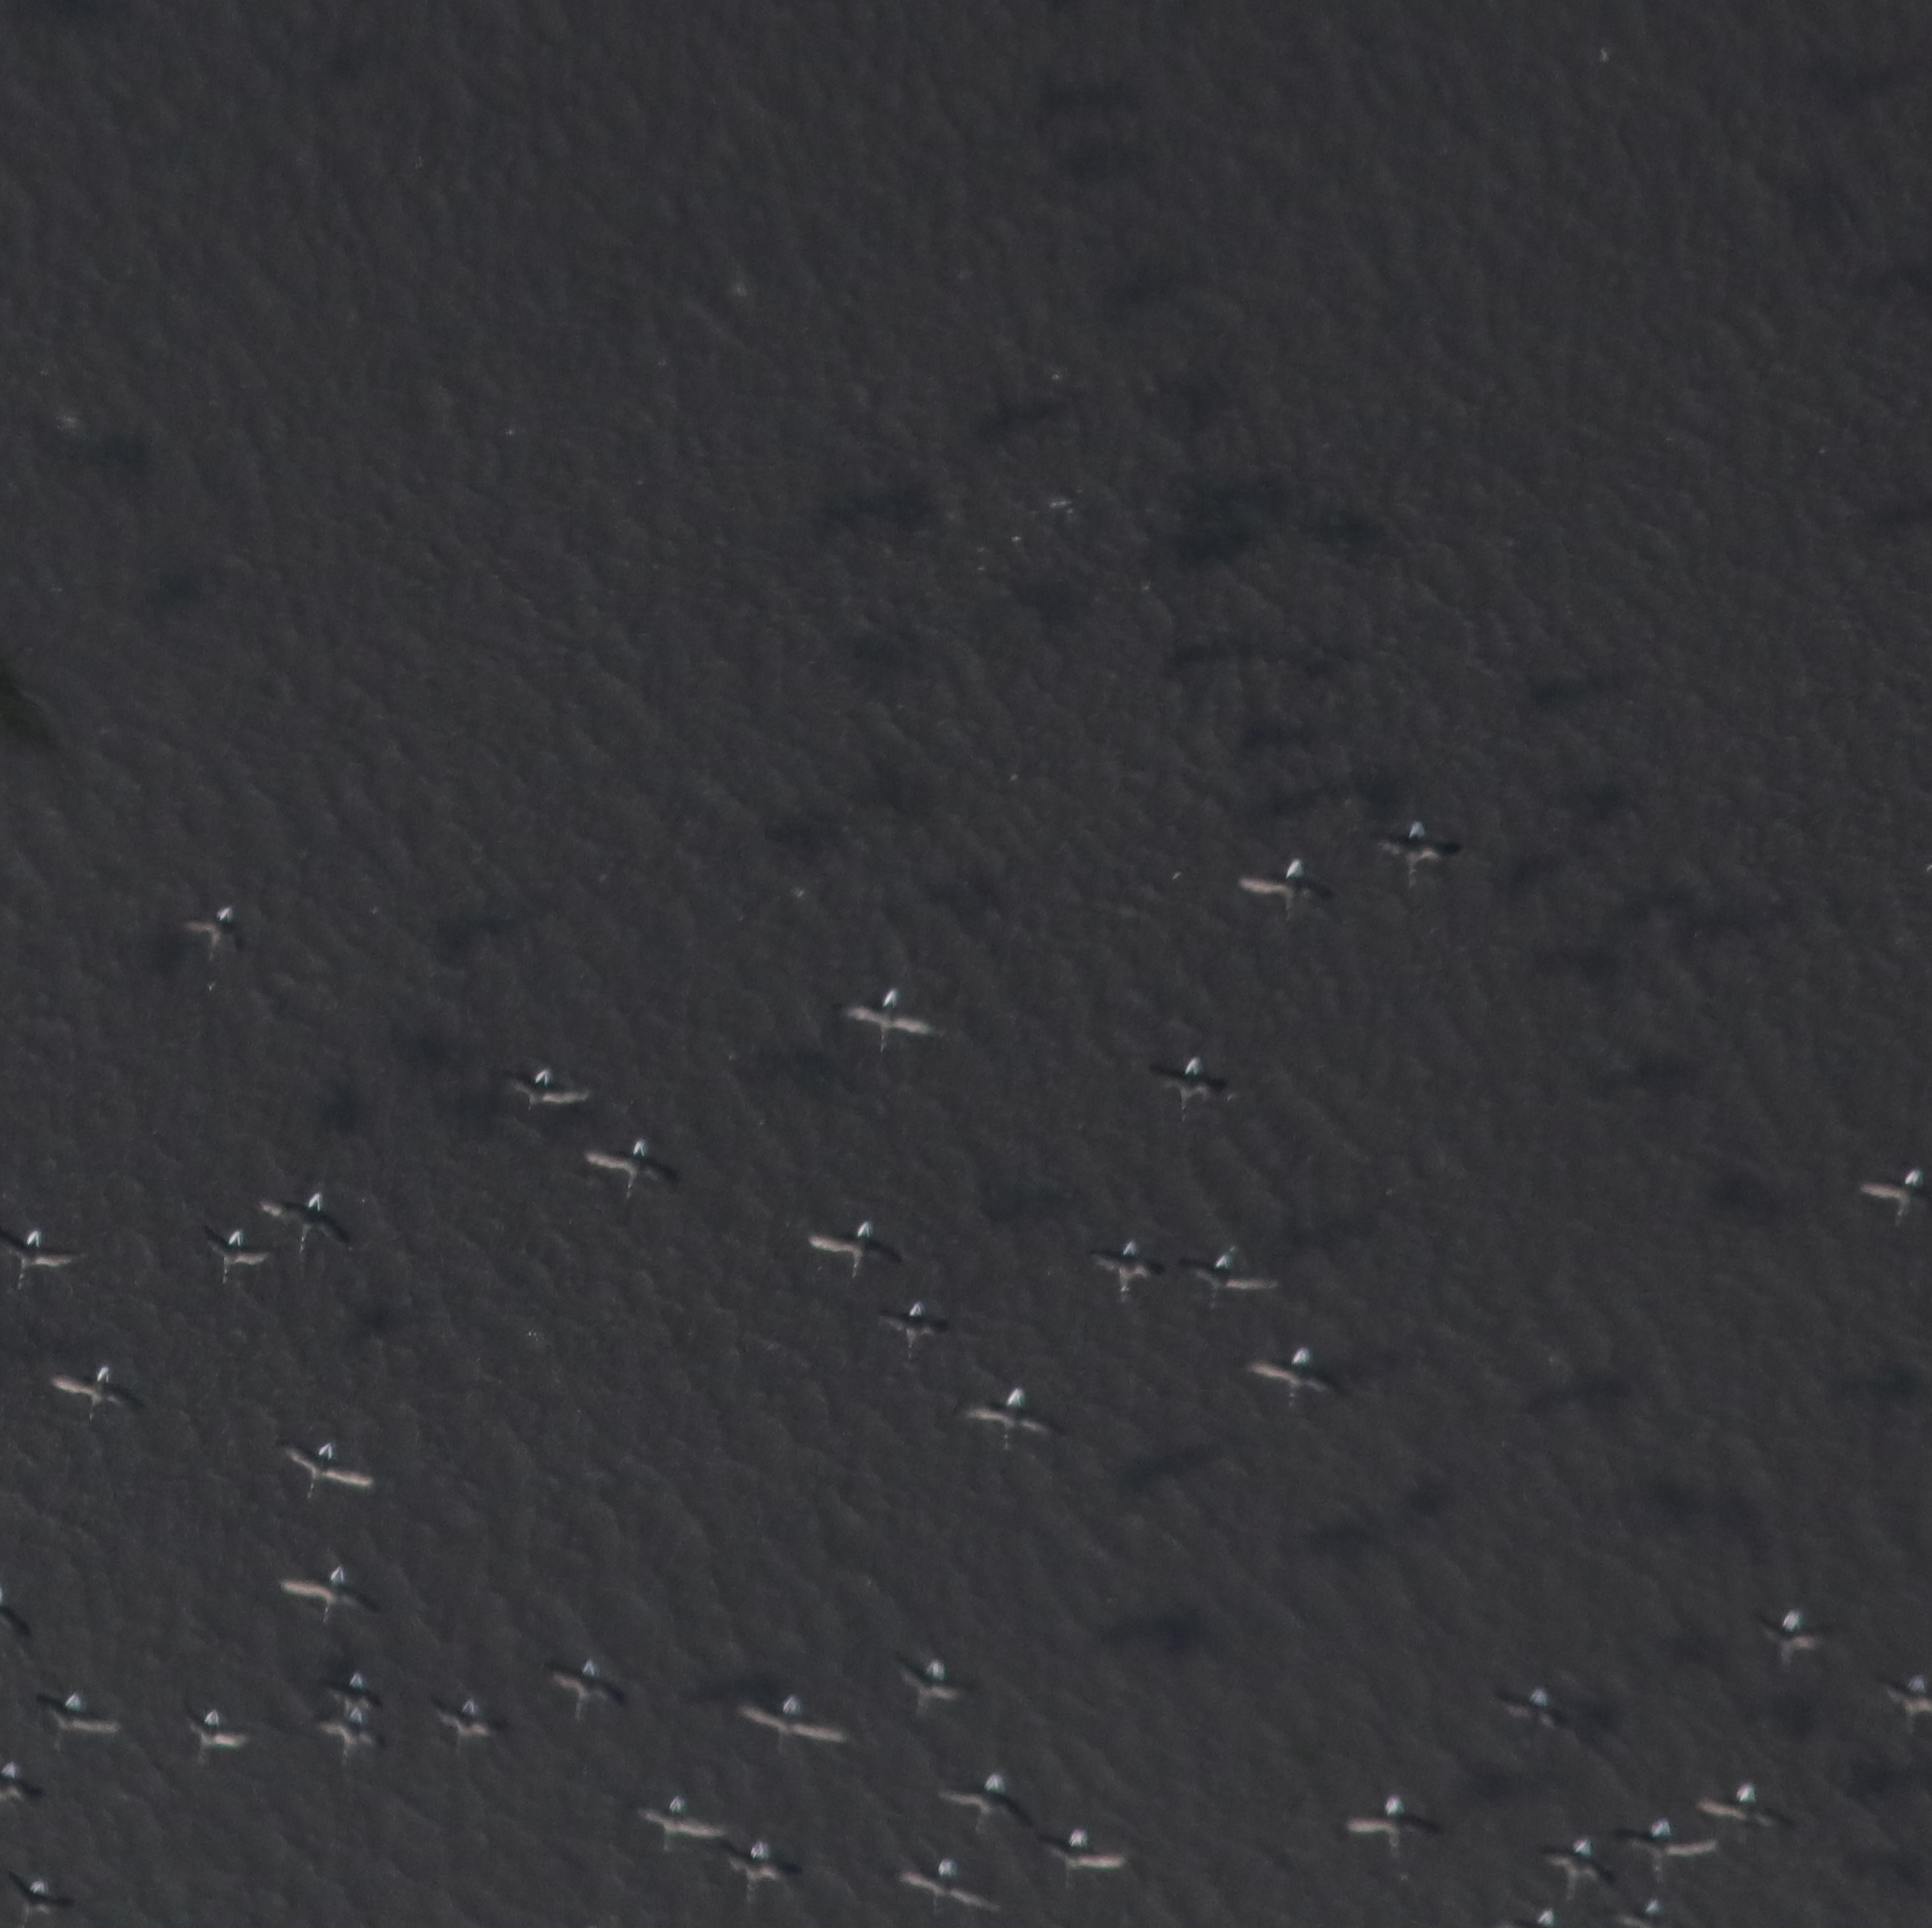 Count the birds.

44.